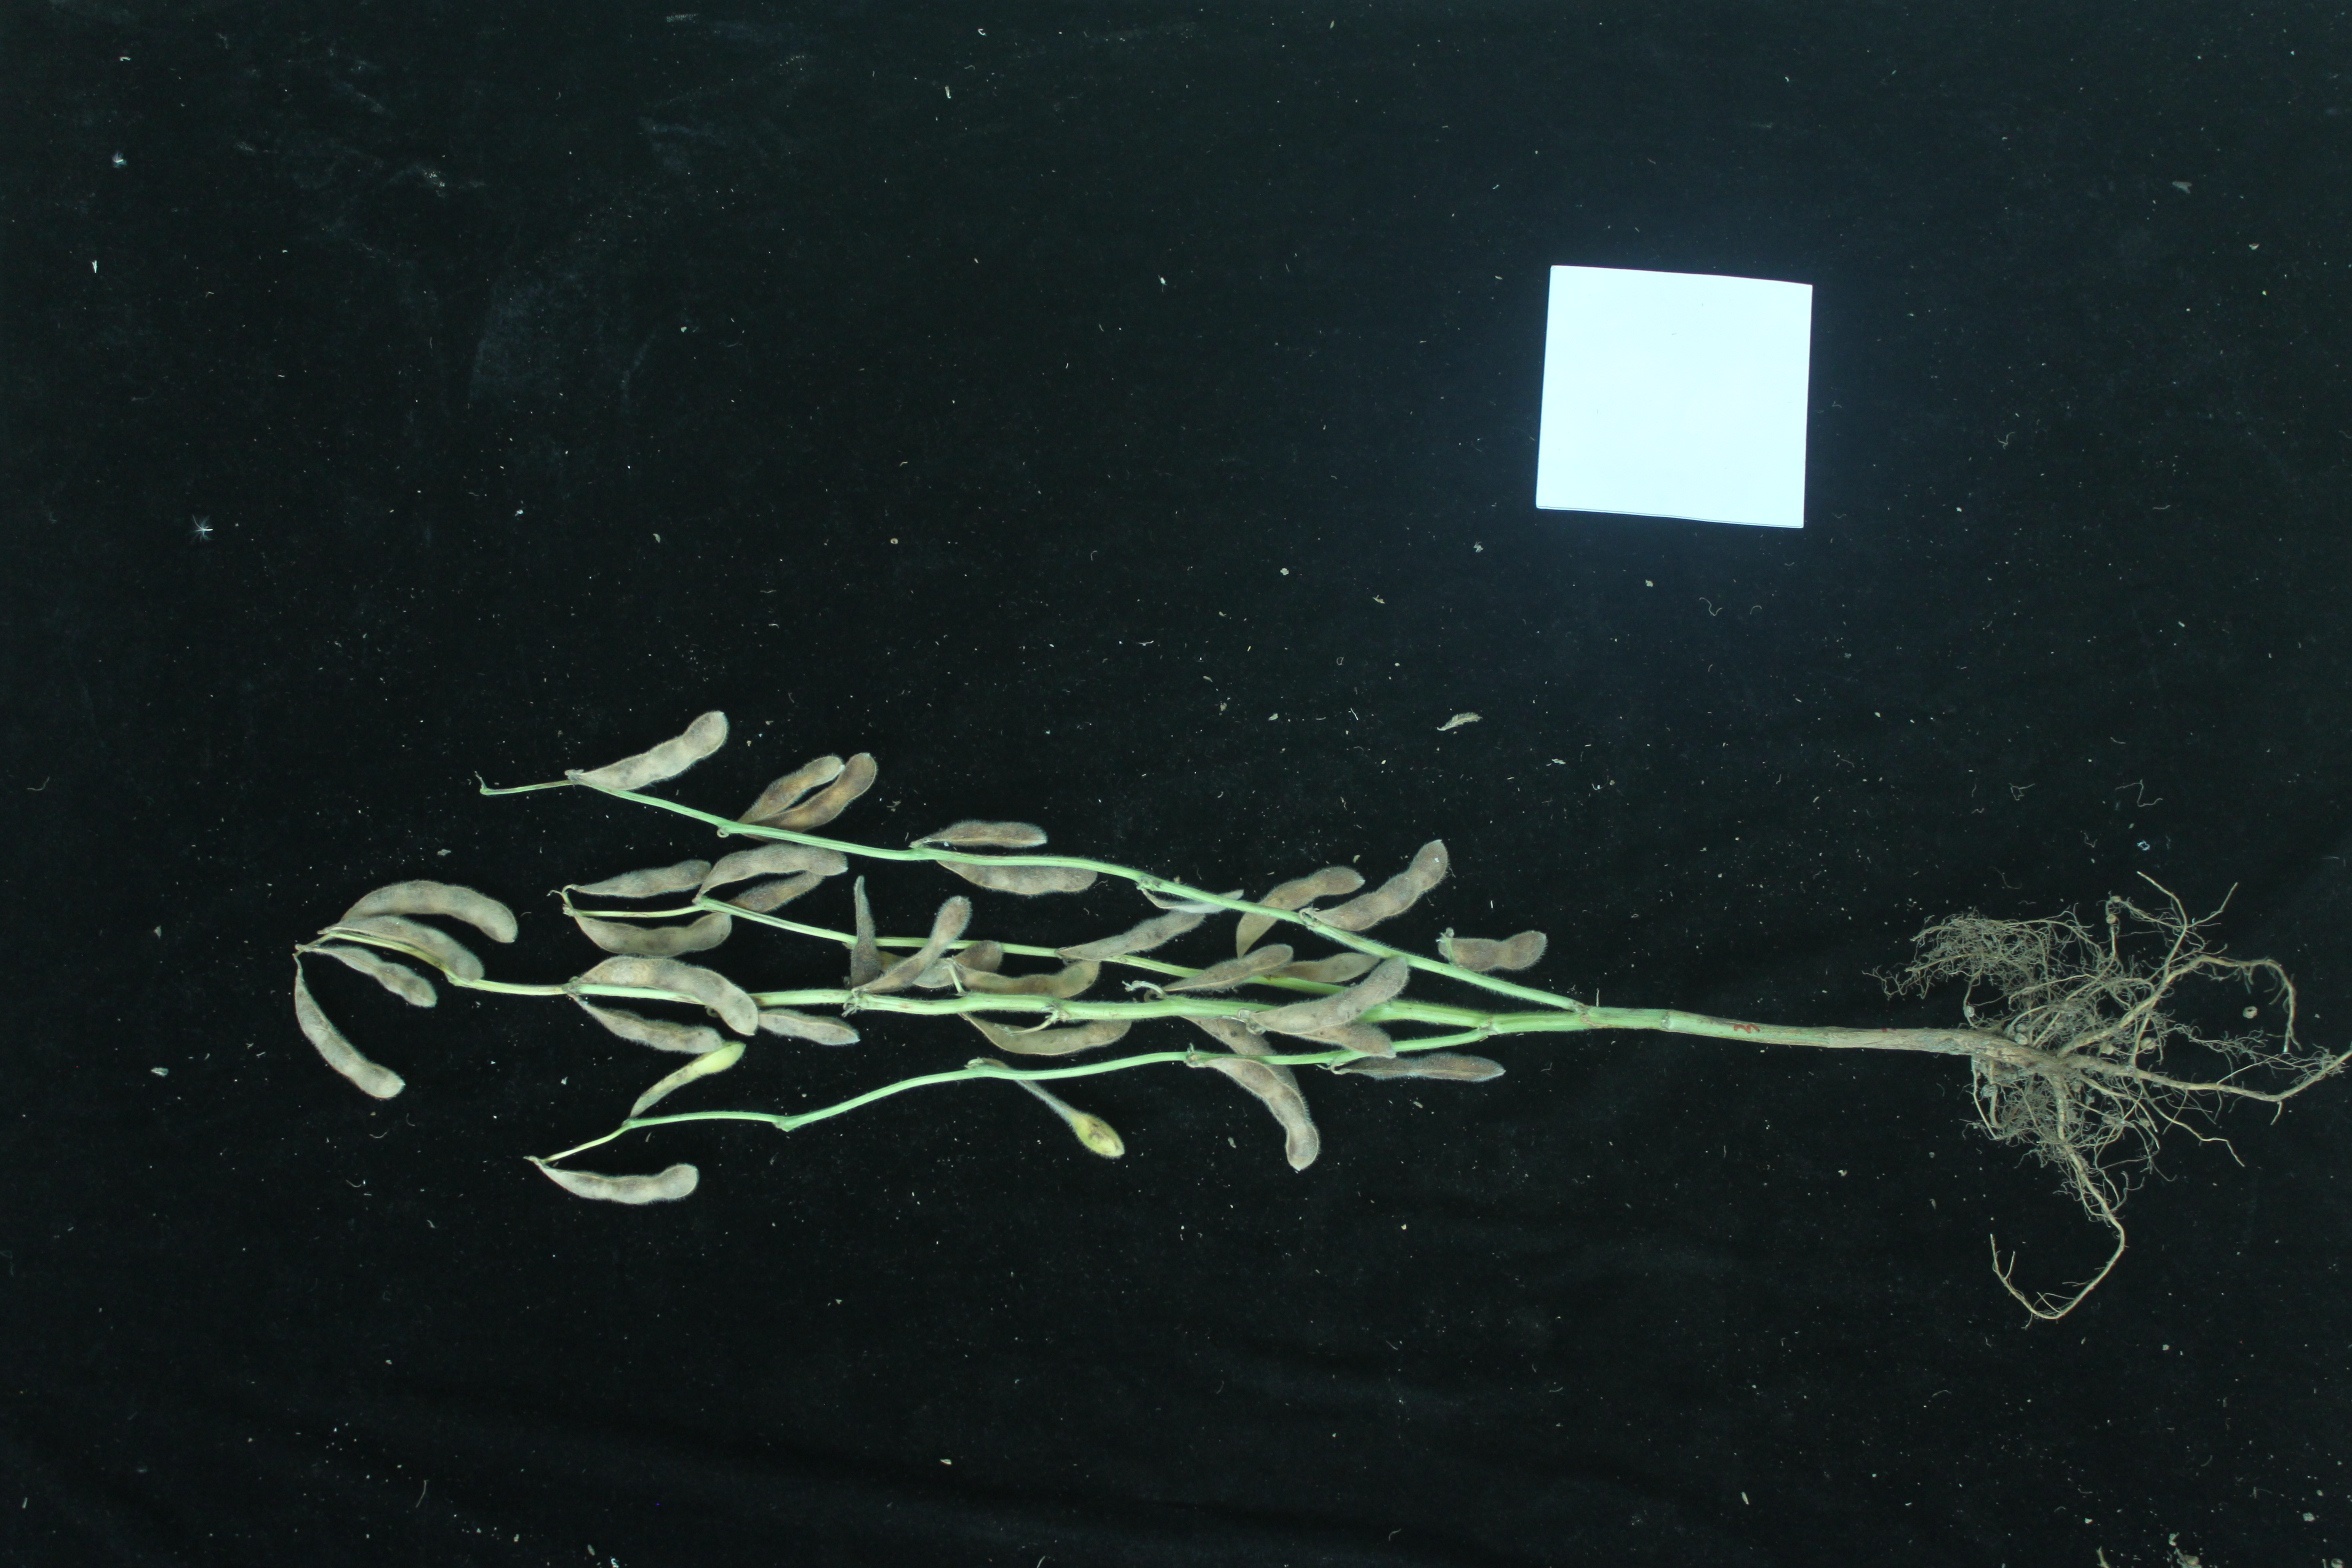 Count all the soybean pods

35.